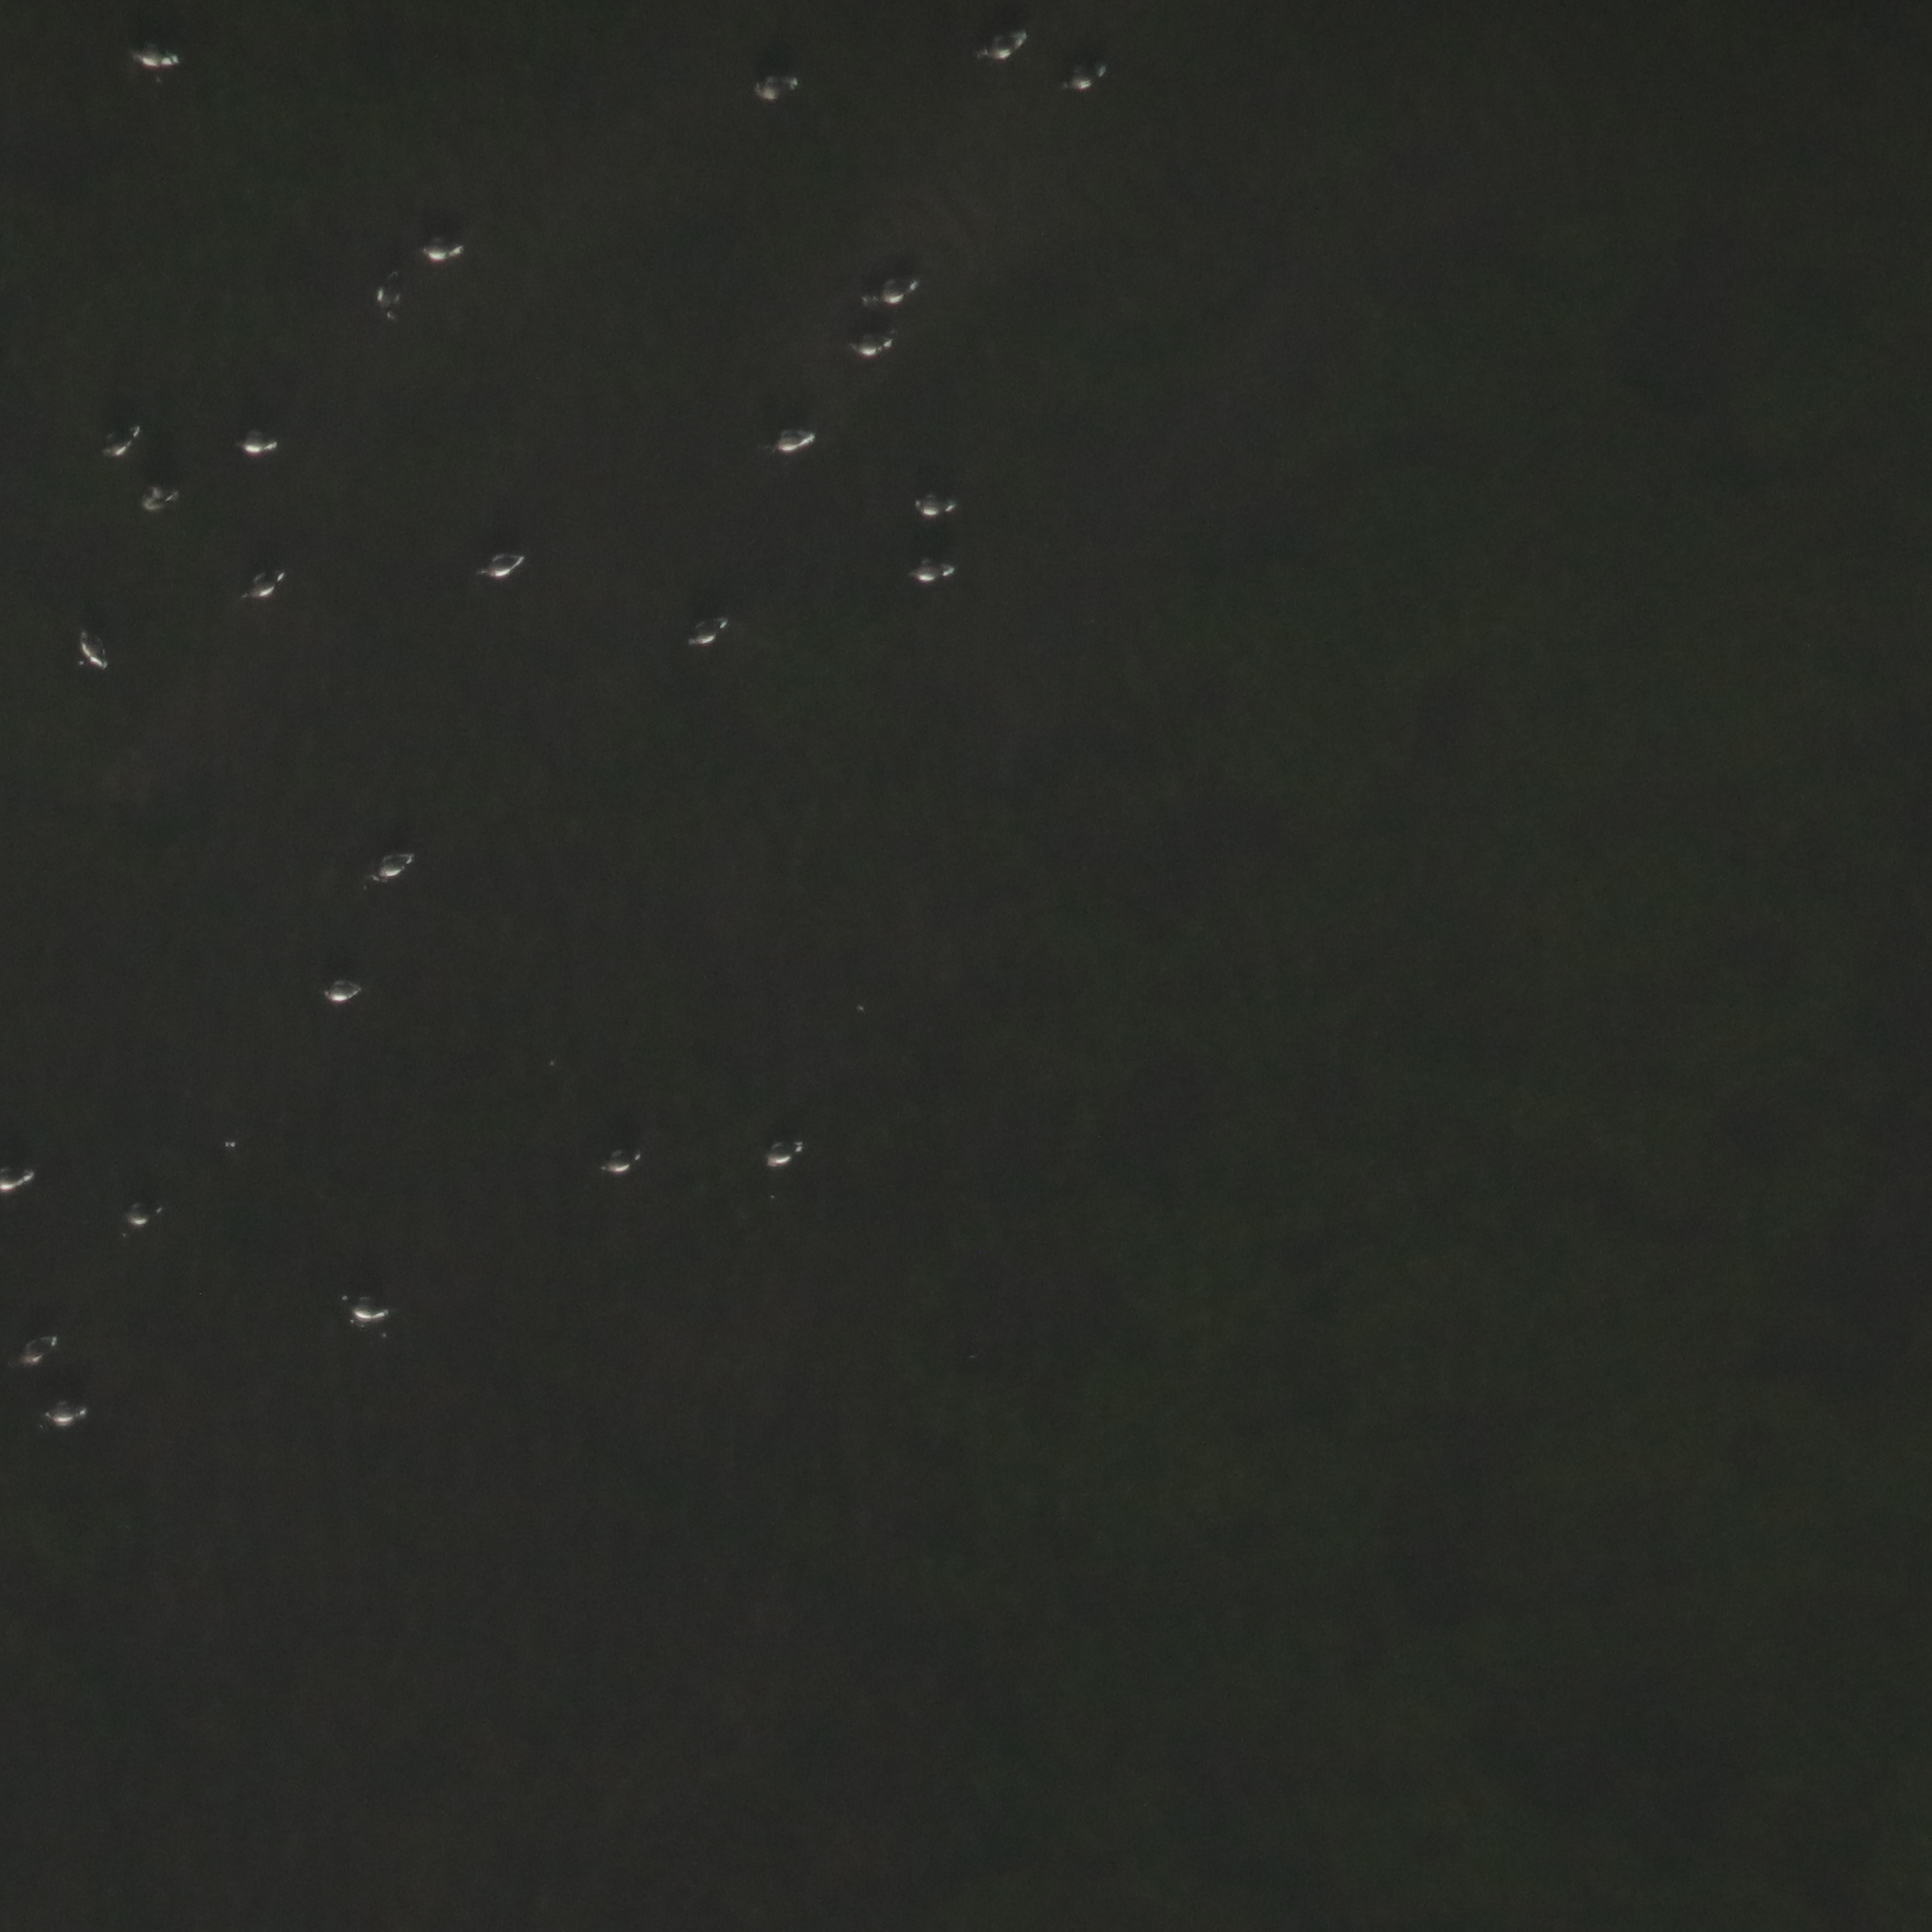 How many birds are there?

27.